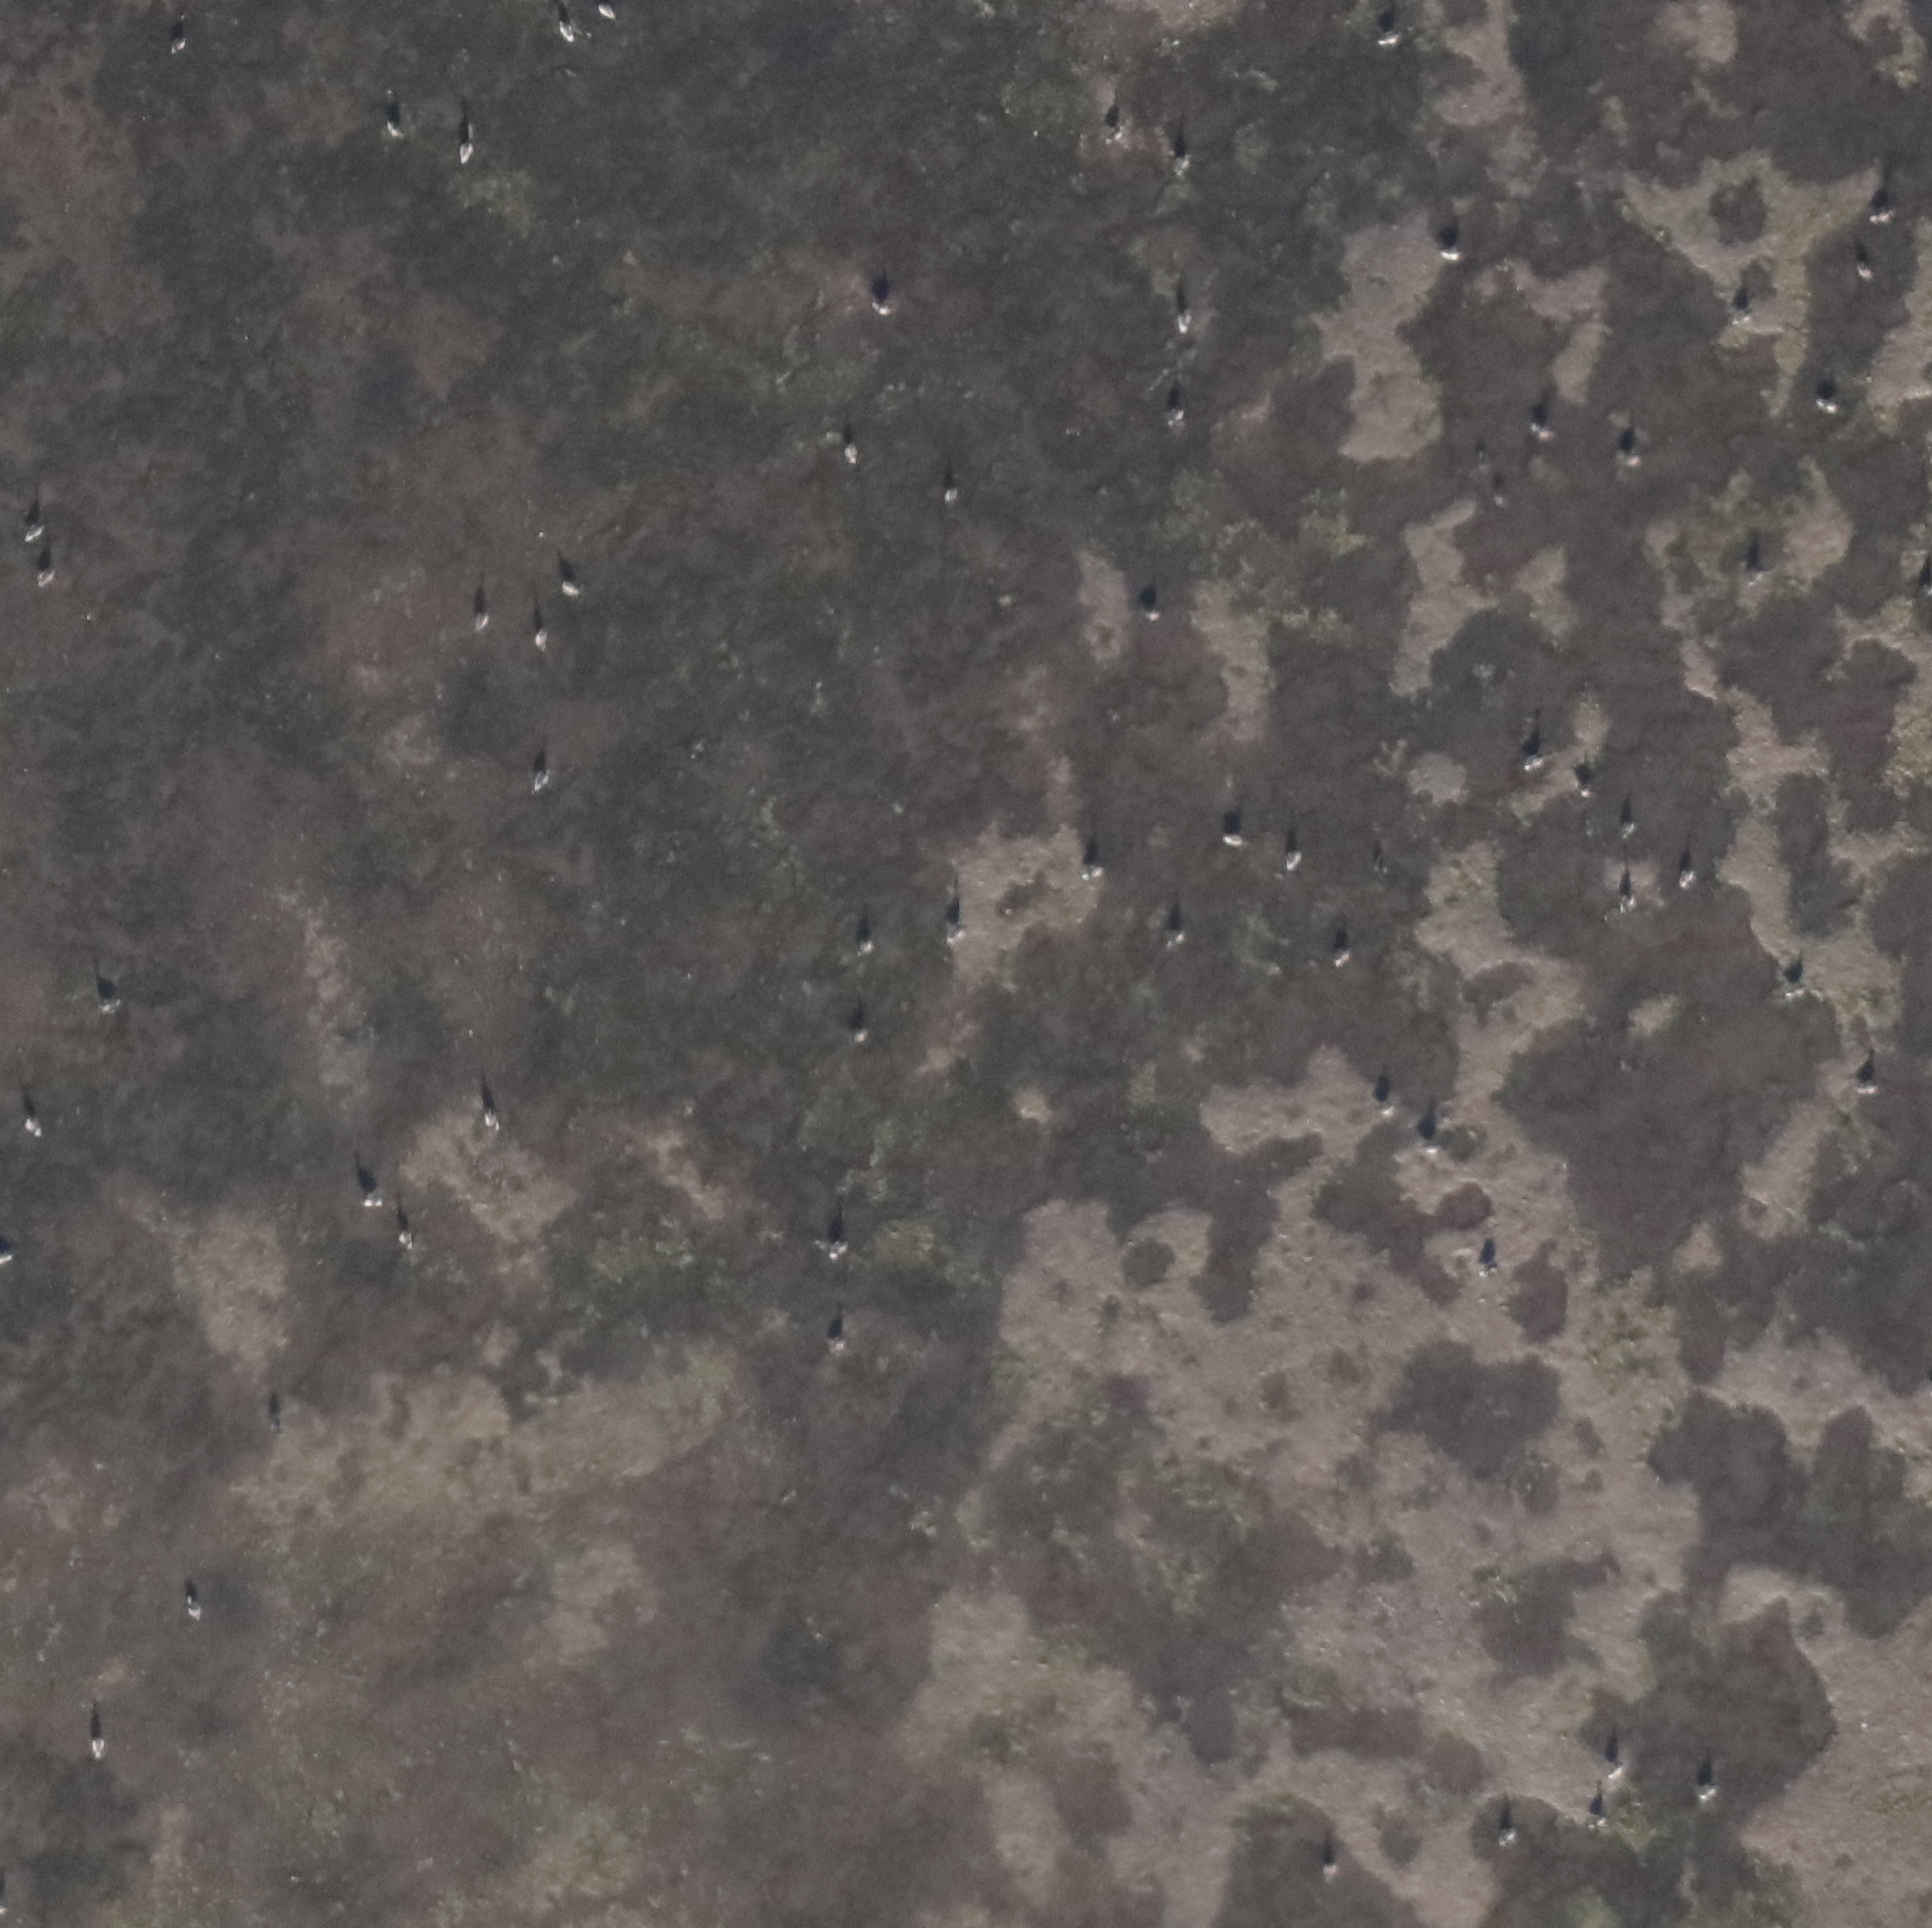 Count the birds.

65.